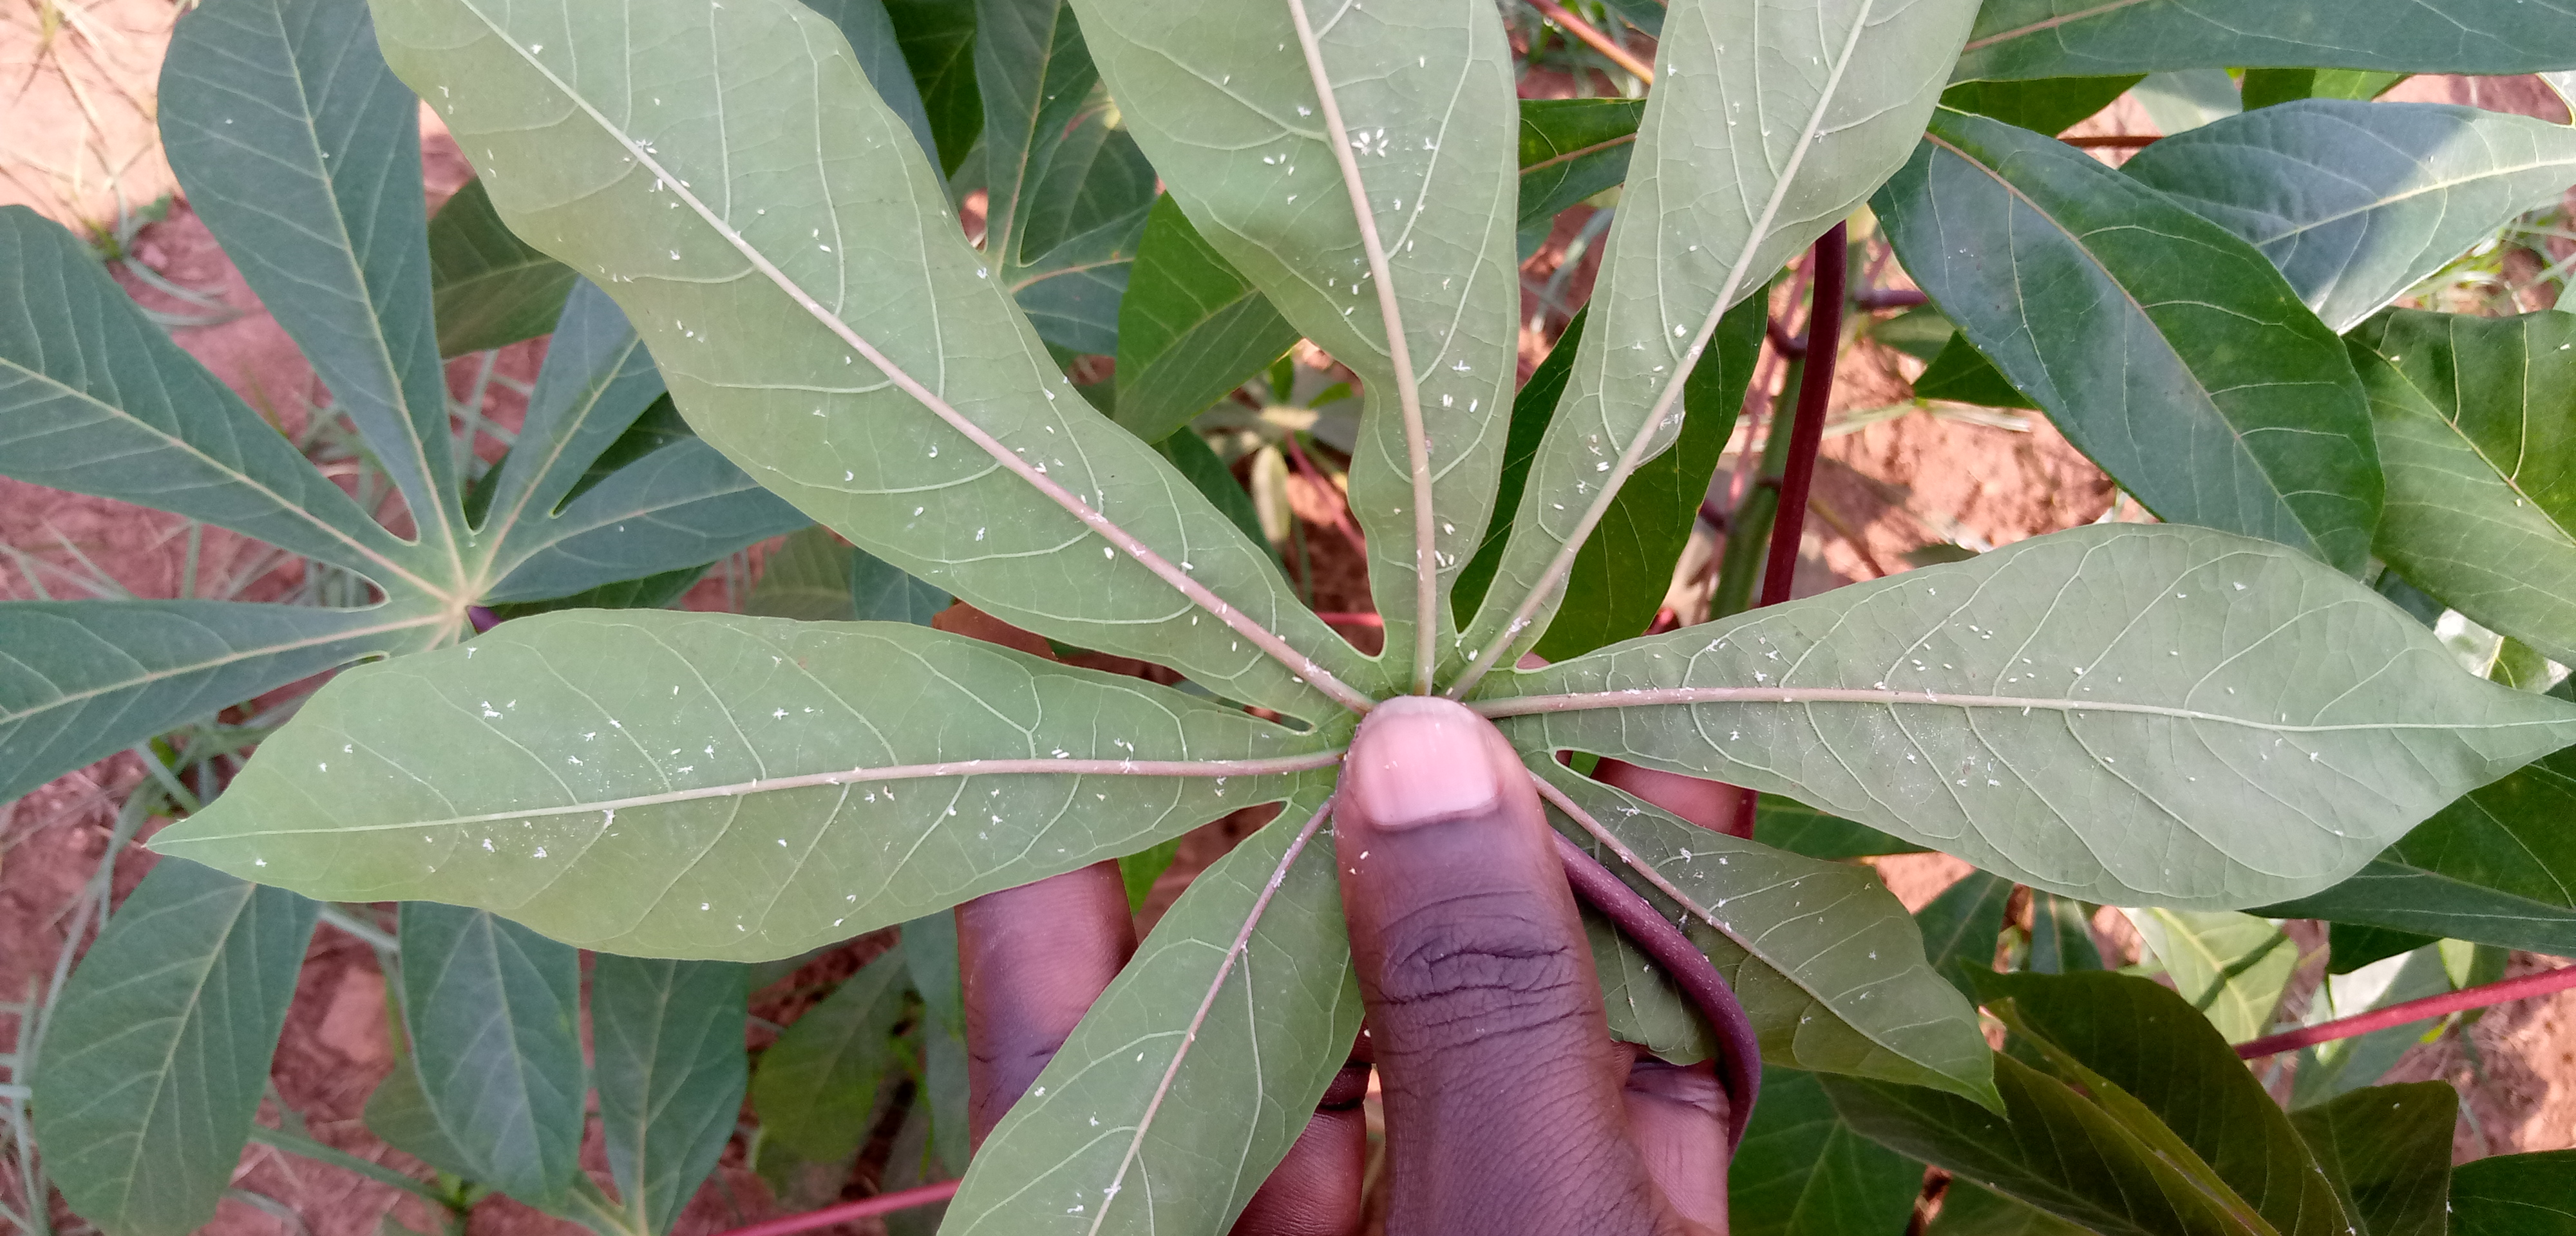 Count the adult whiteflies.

121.